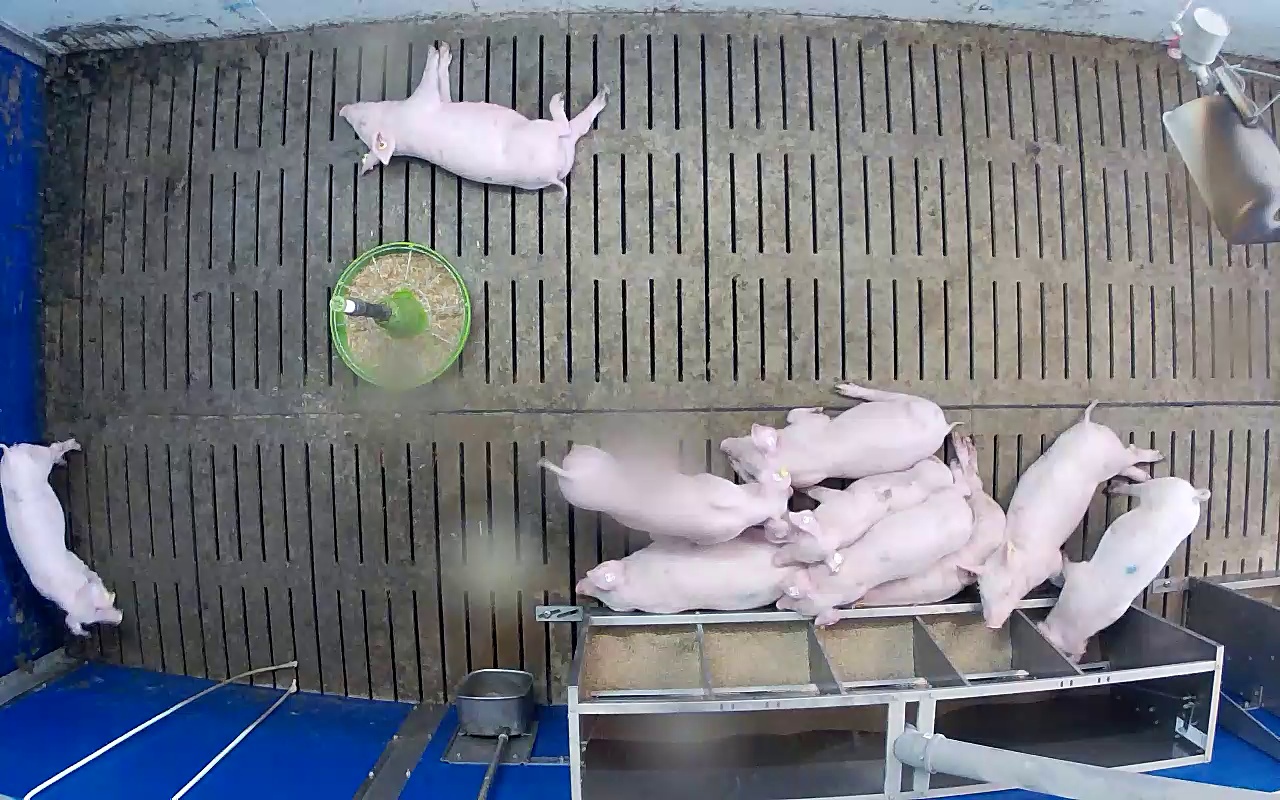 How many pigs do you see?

10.